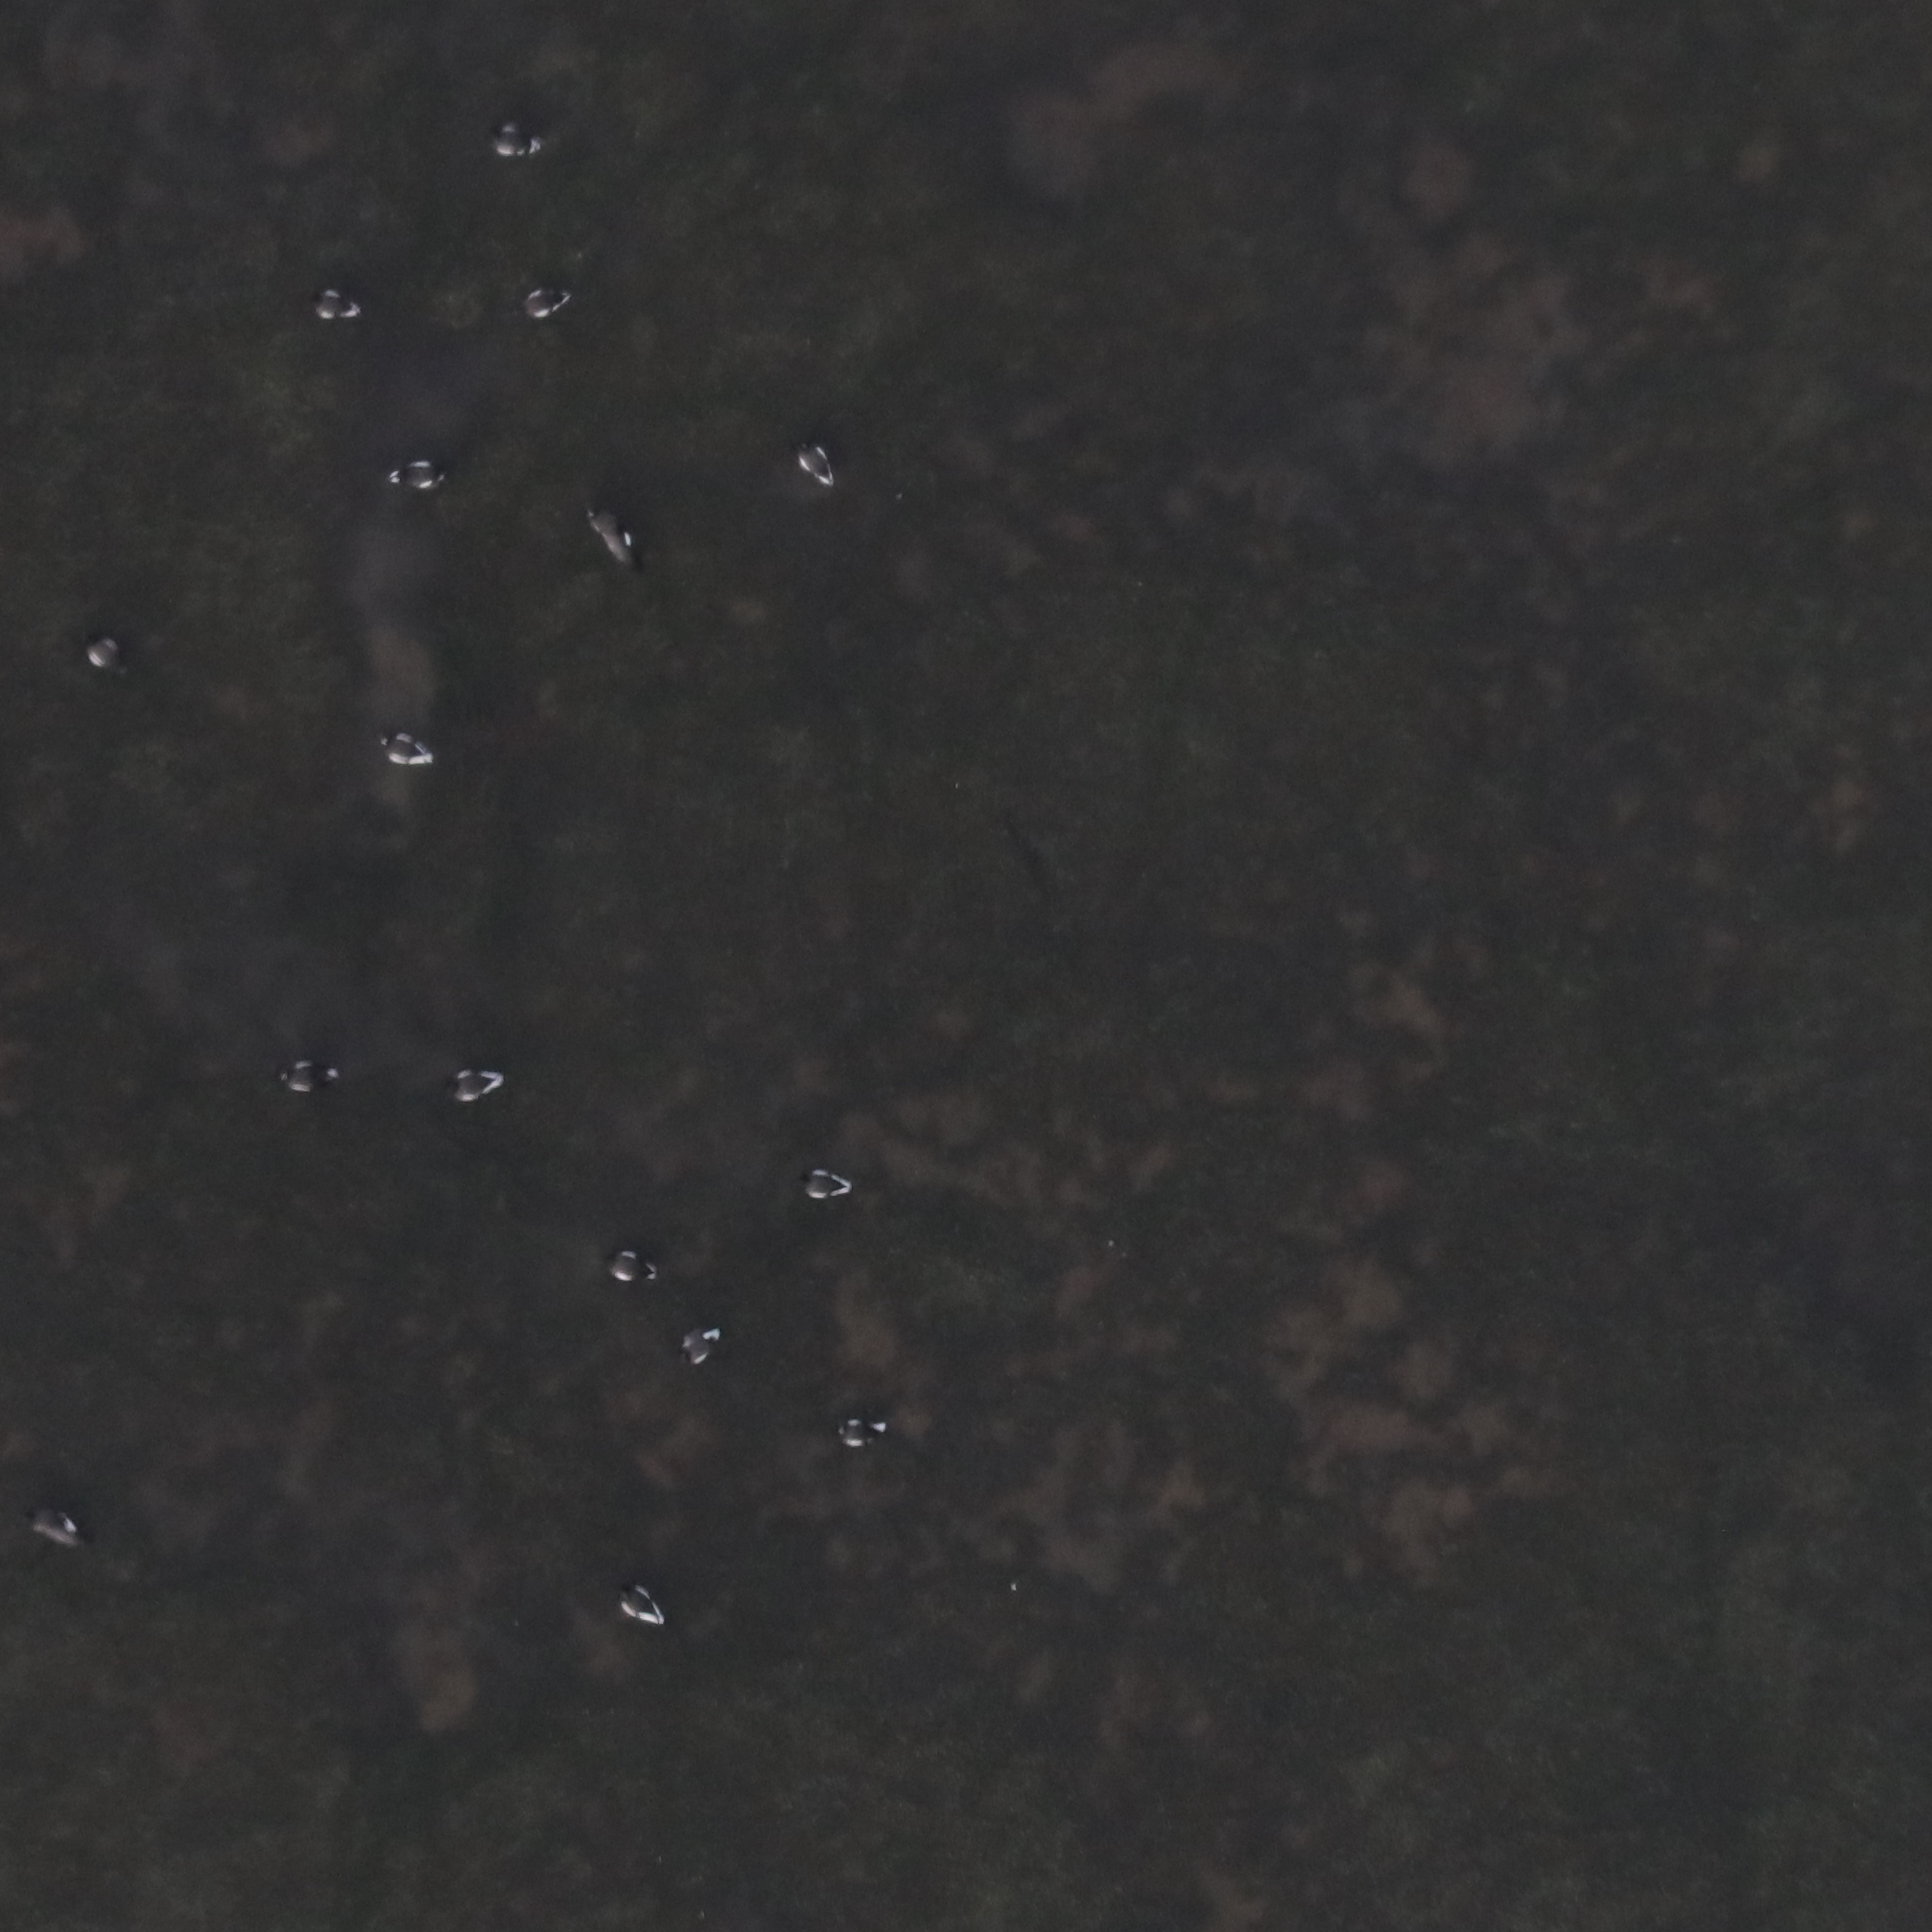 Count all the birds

16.